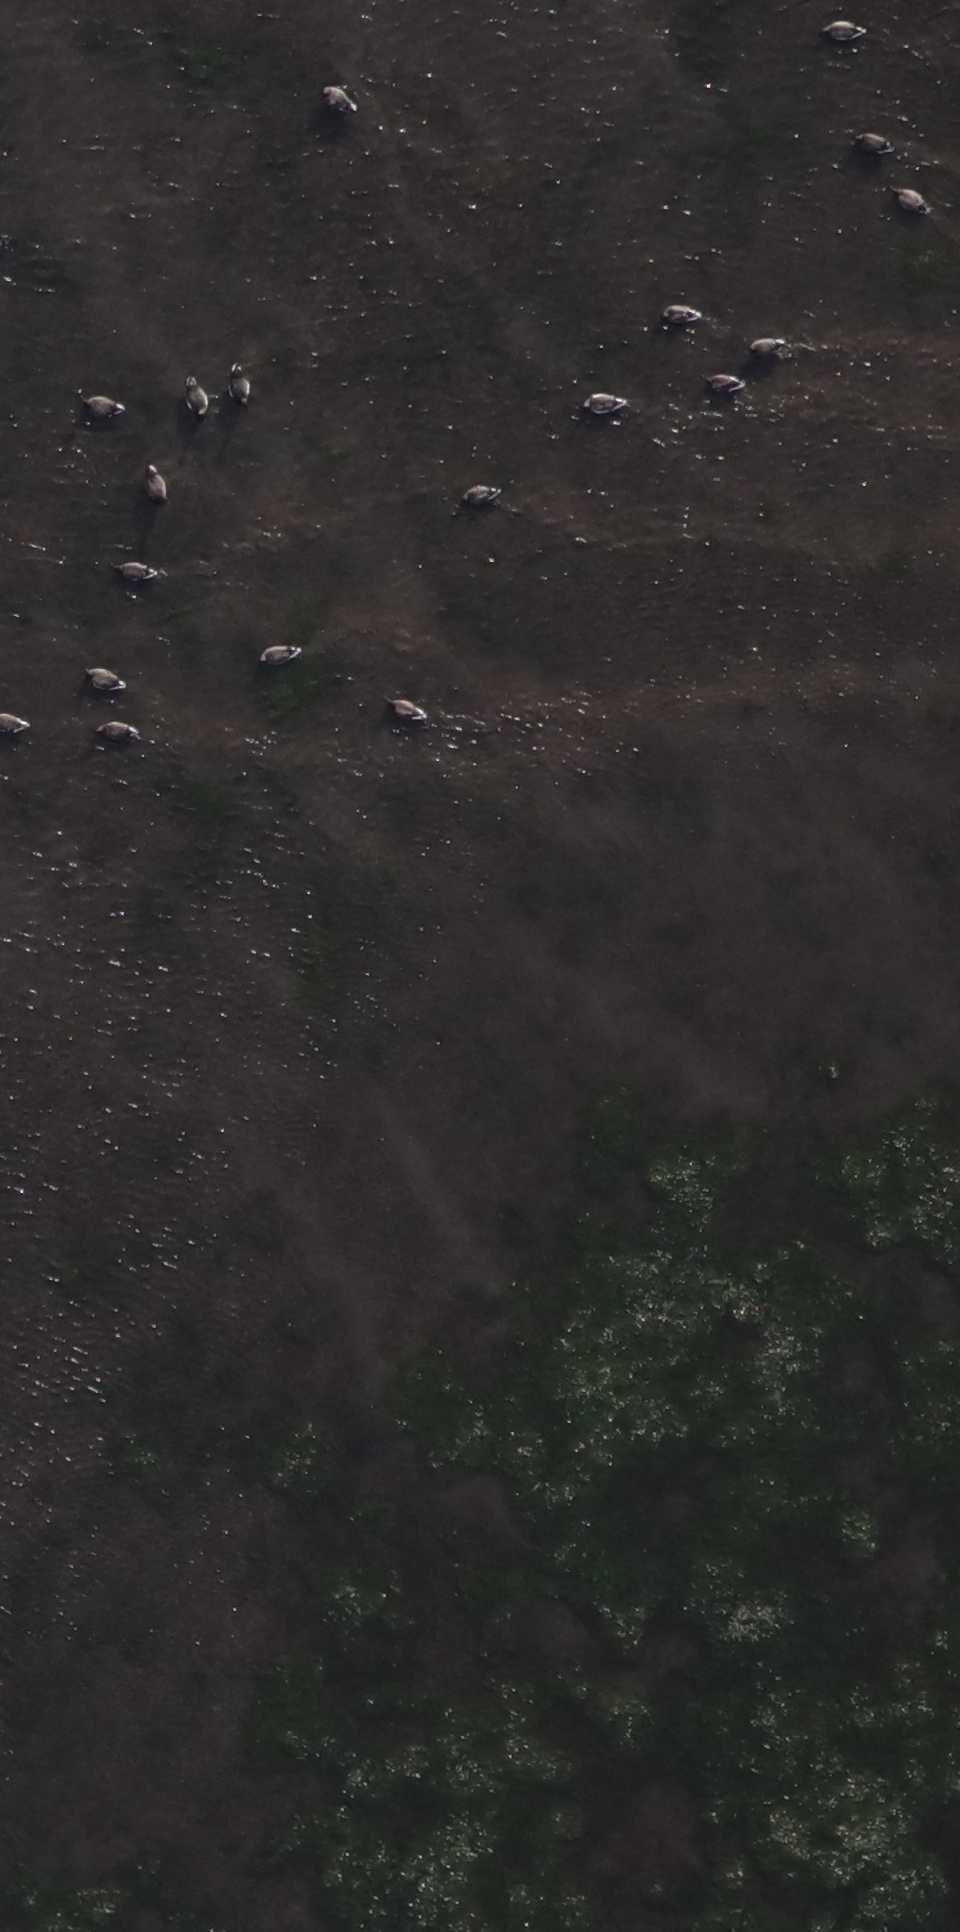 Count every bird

19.